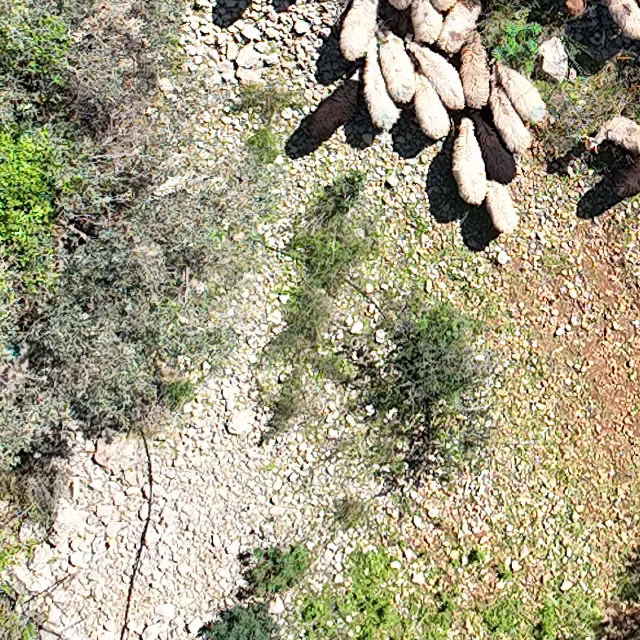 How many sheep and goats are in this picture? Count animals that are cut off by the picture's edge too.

21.